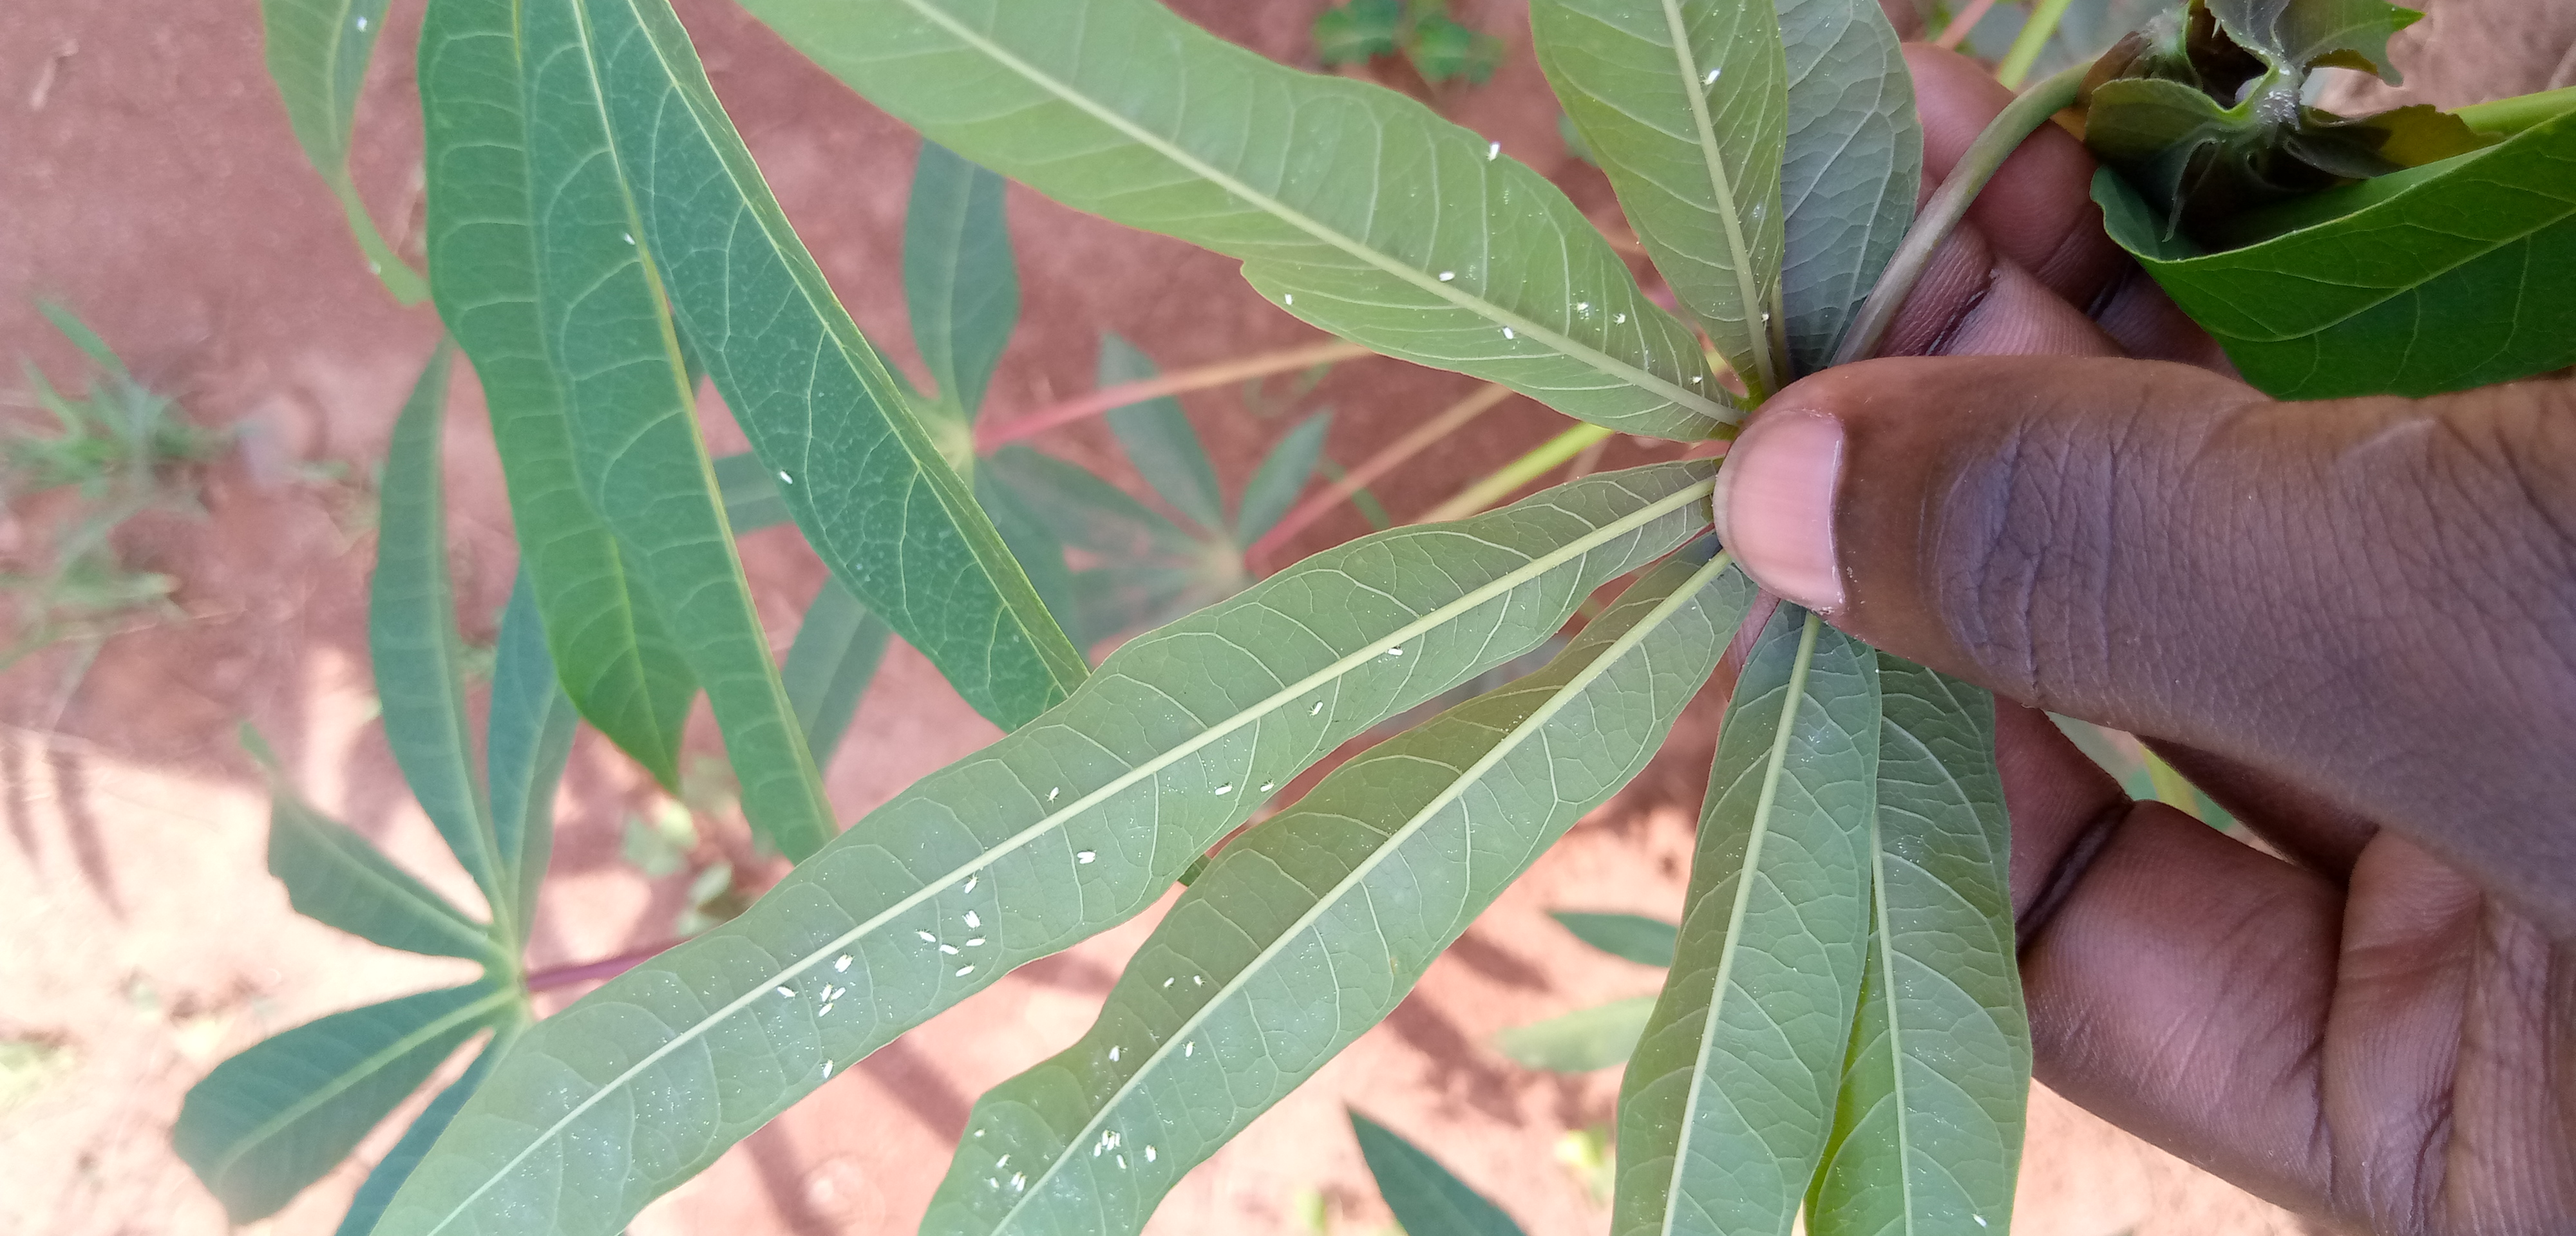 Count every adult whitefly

47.